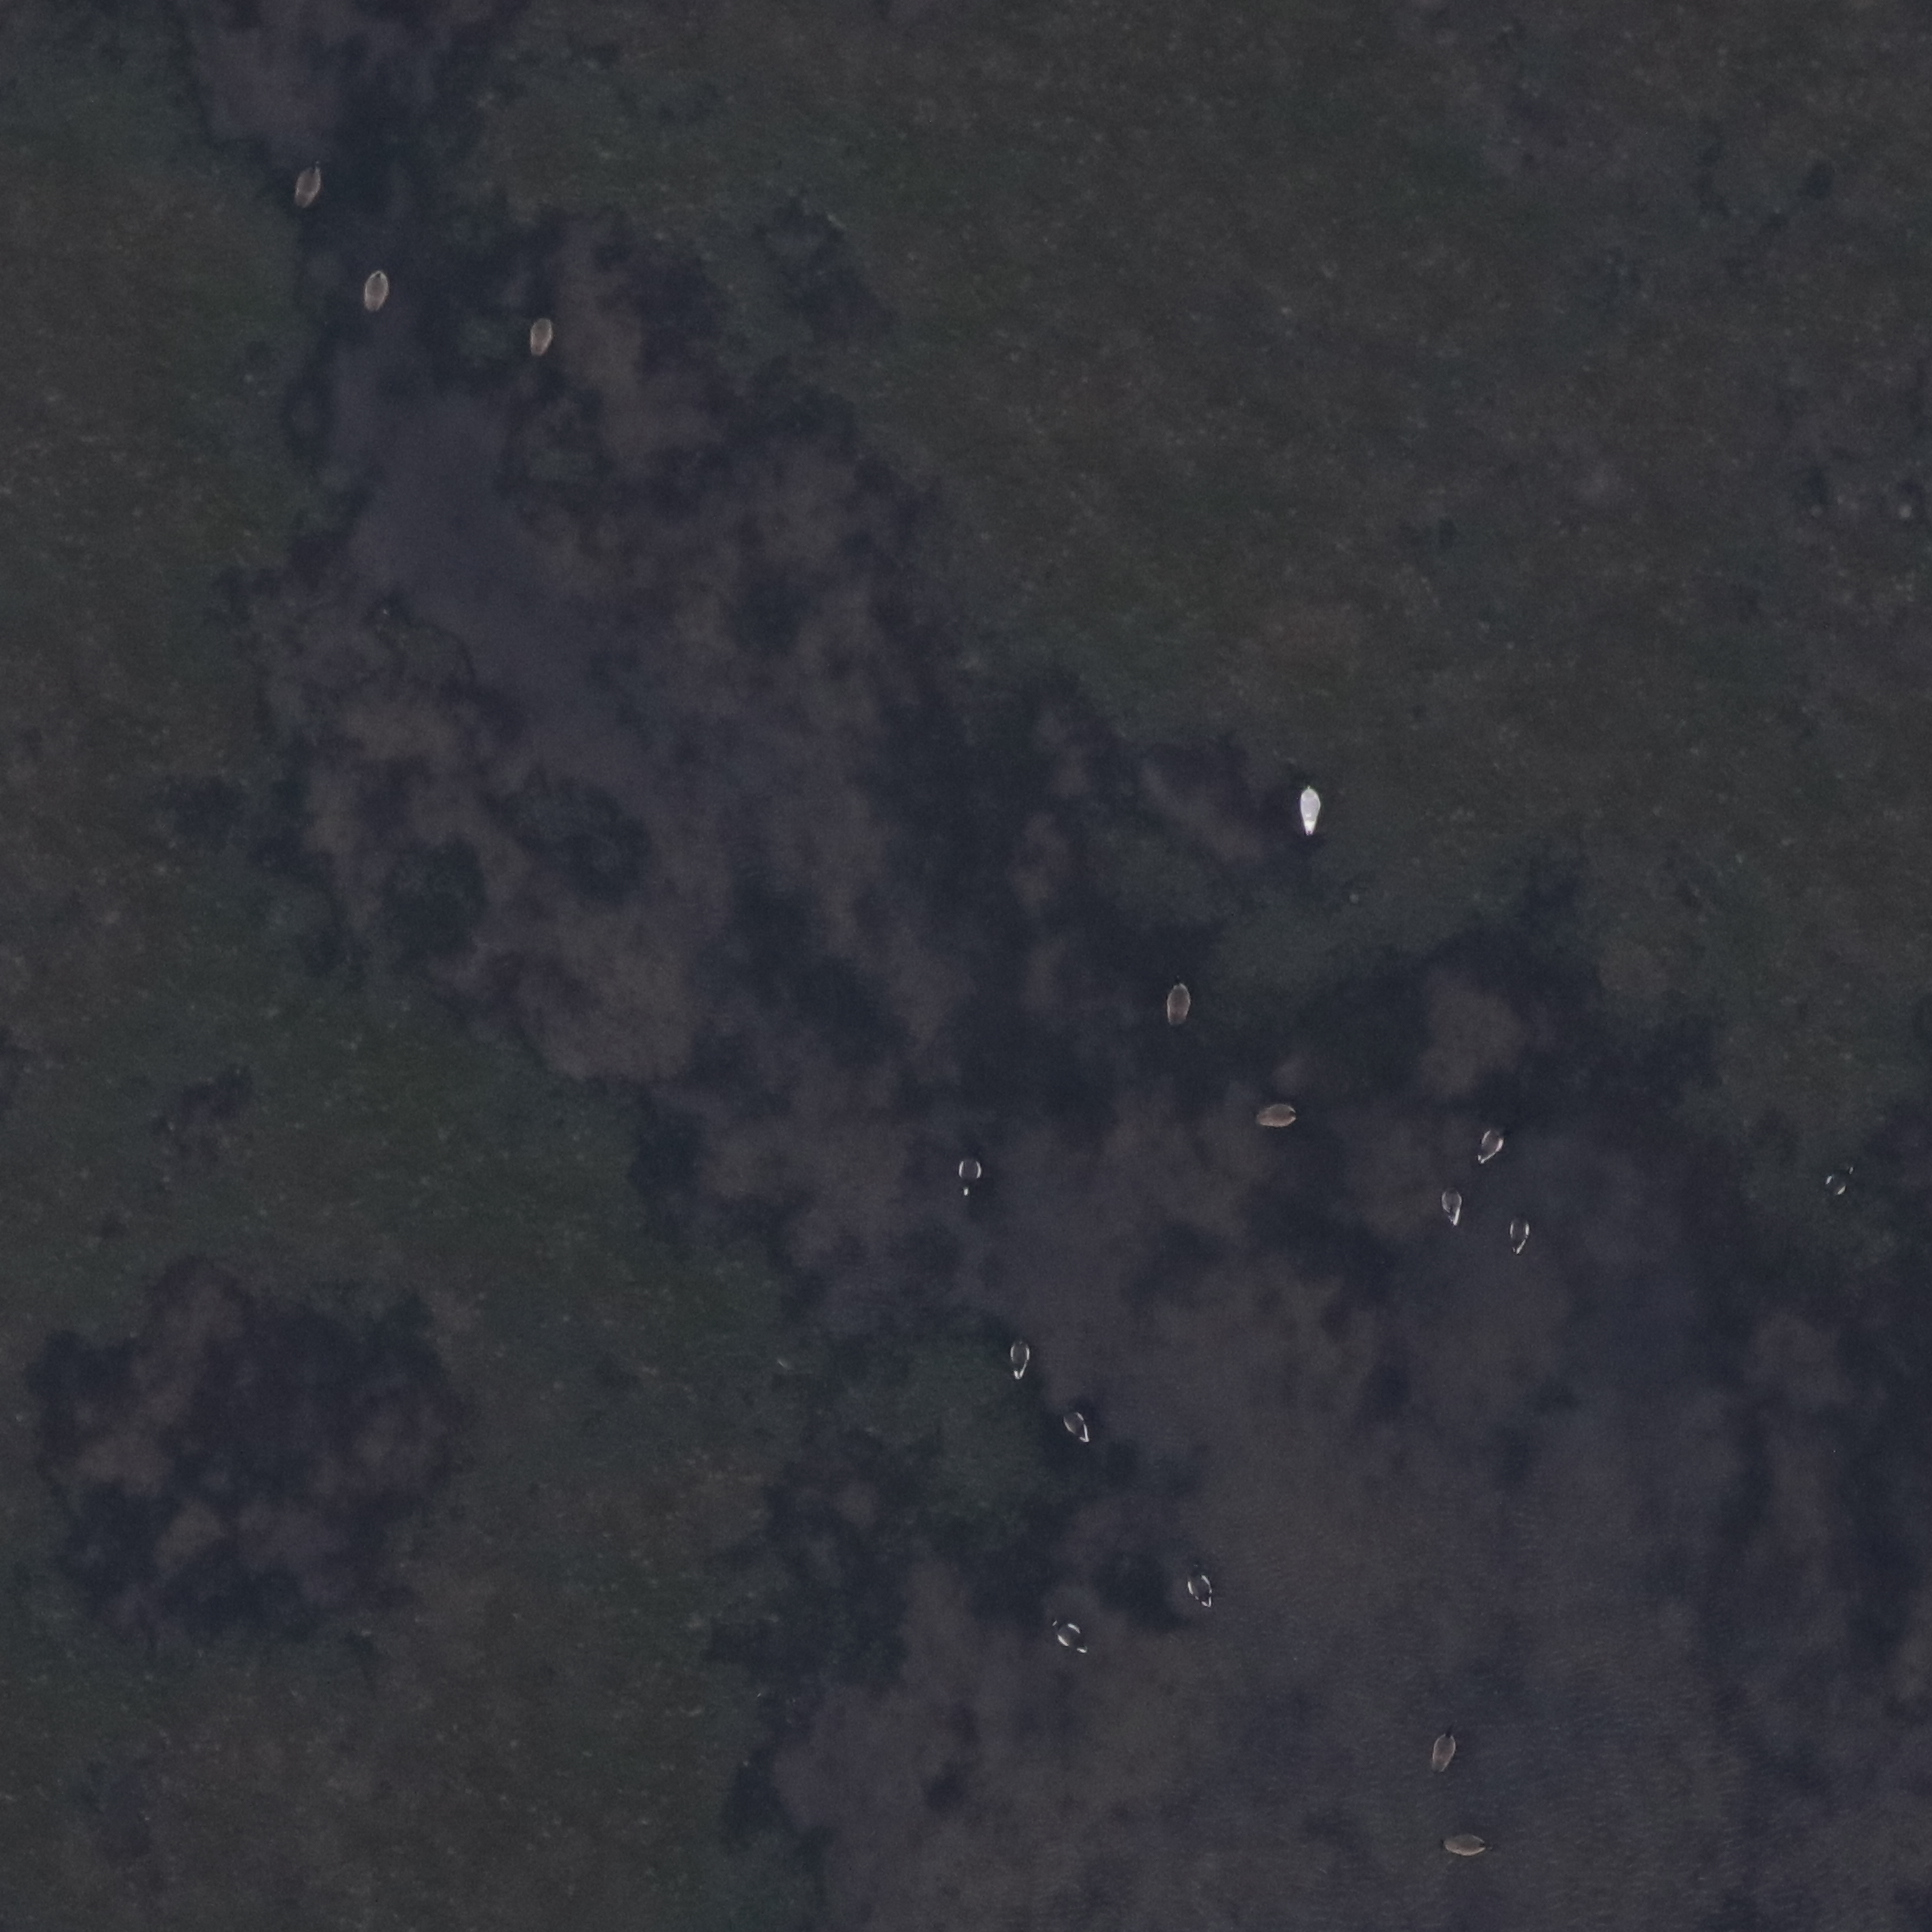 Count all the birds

17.